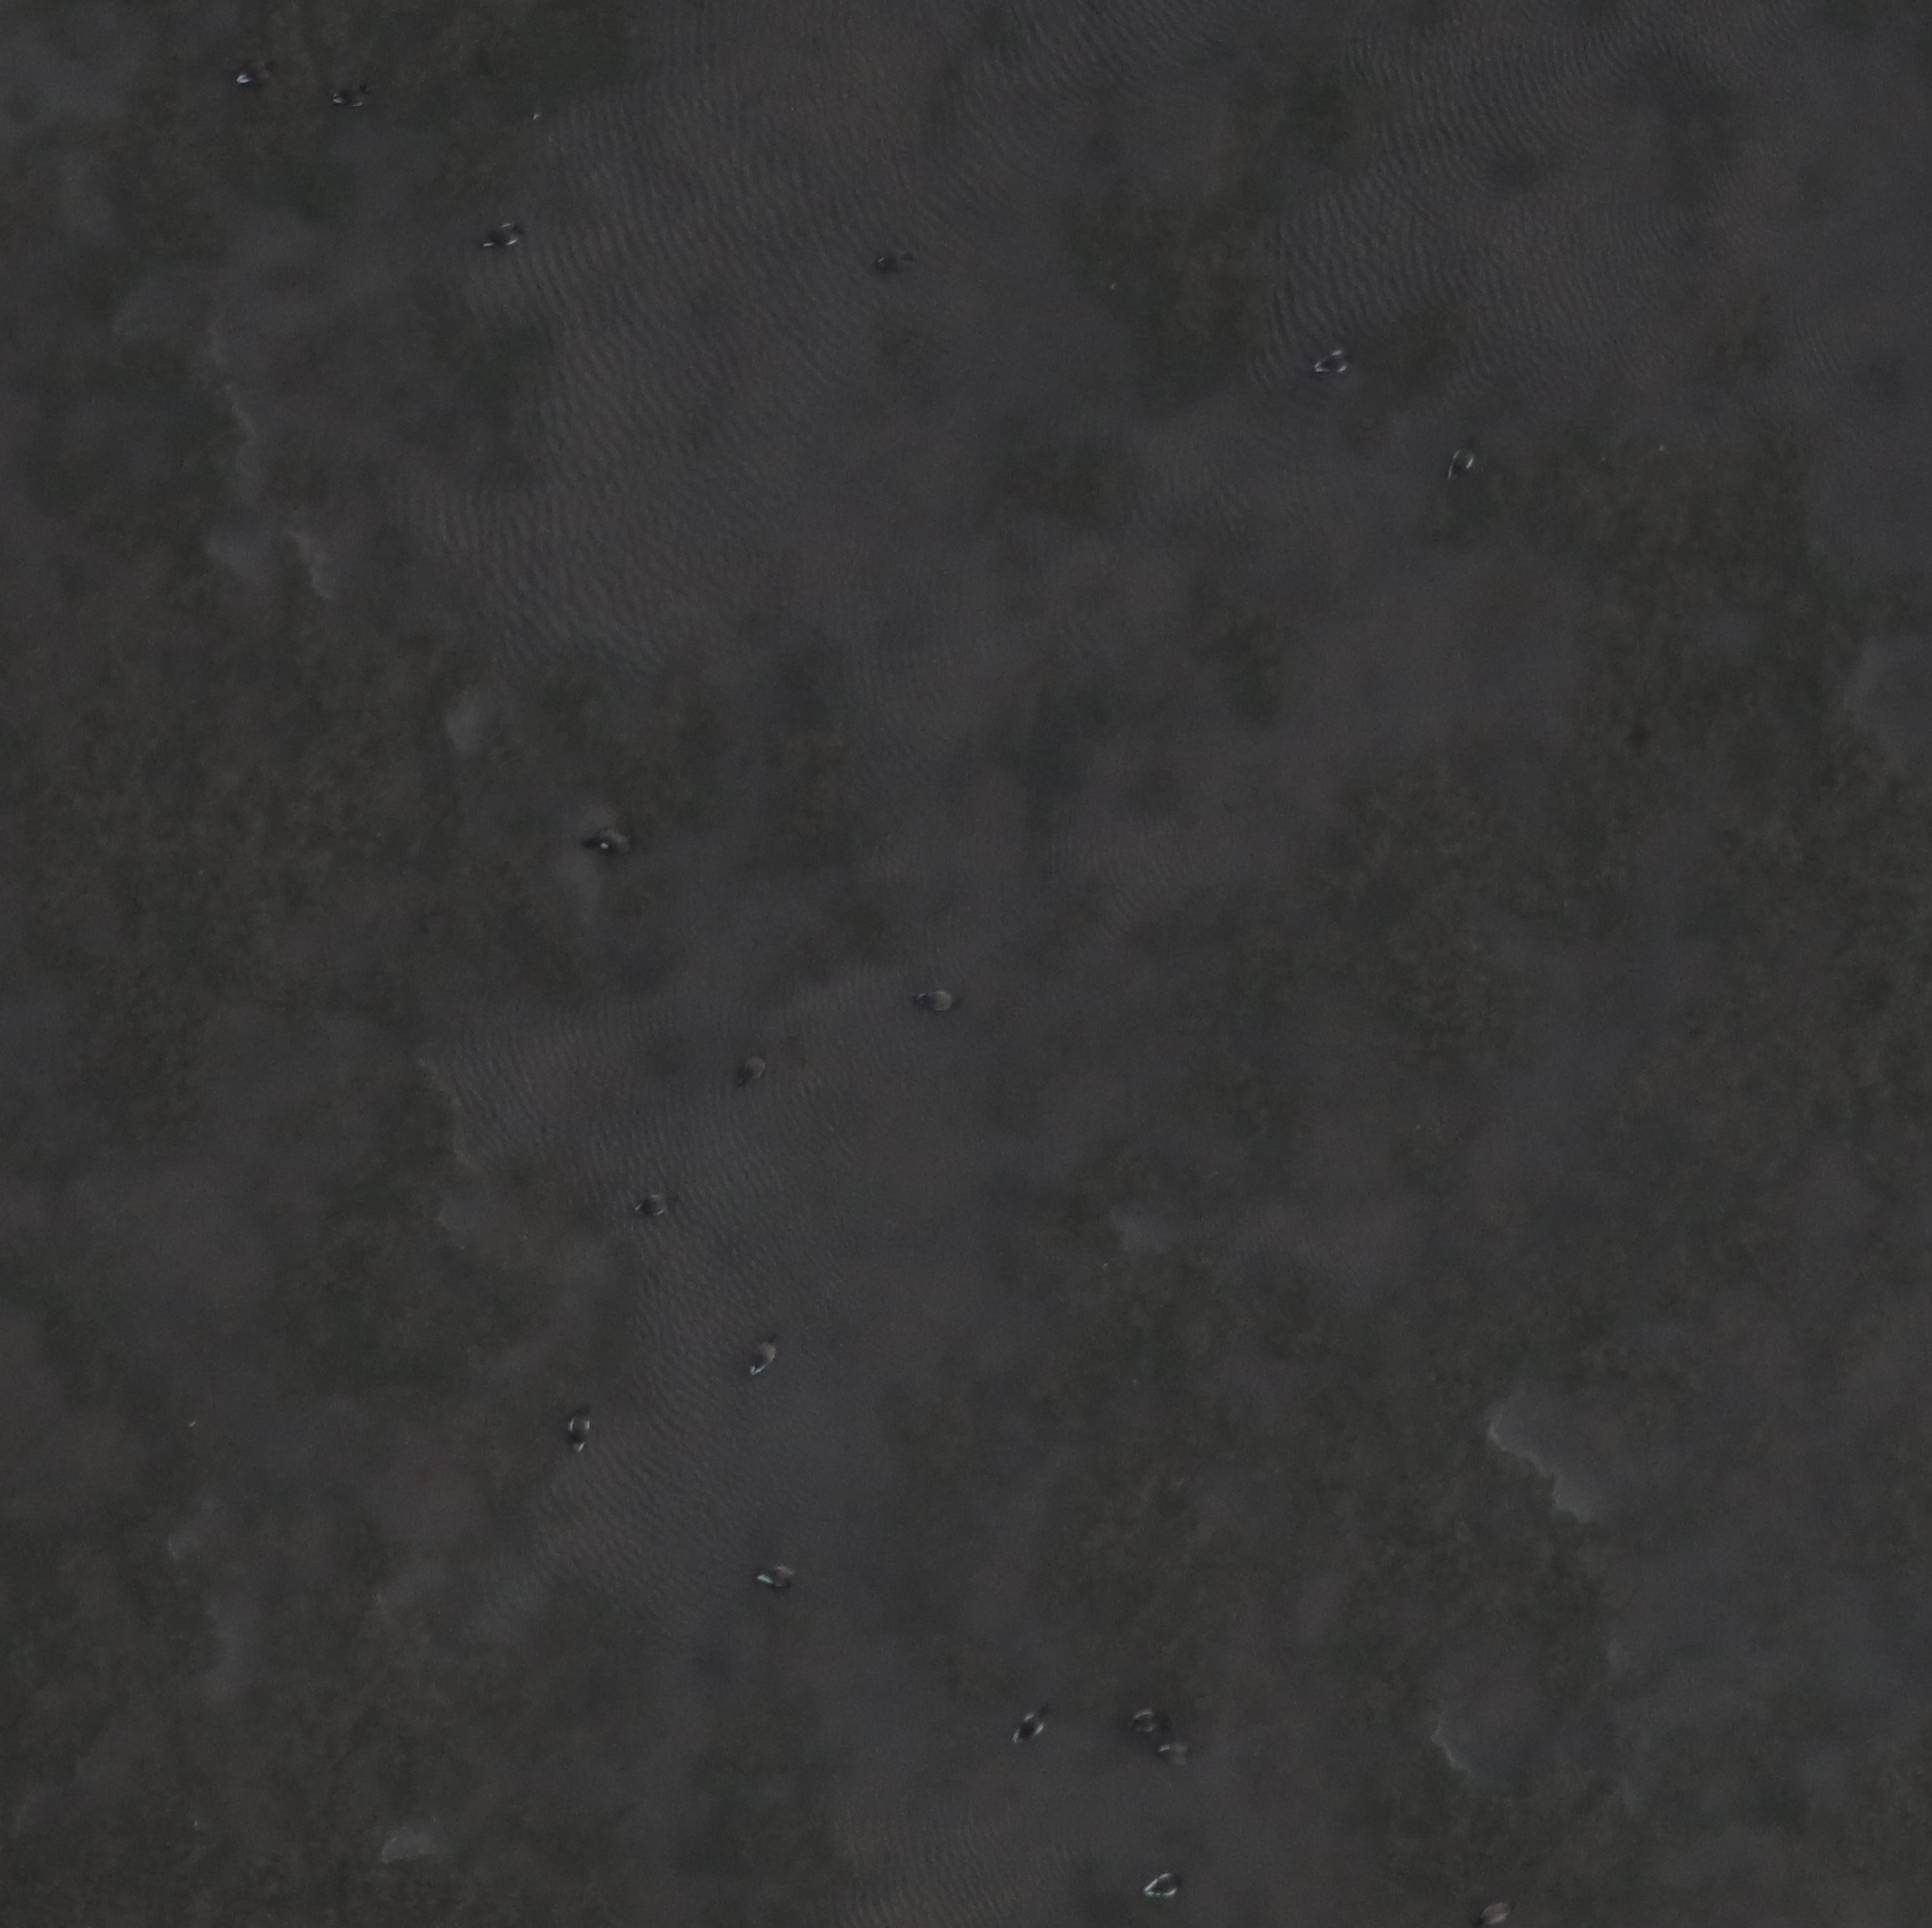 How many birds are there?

18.